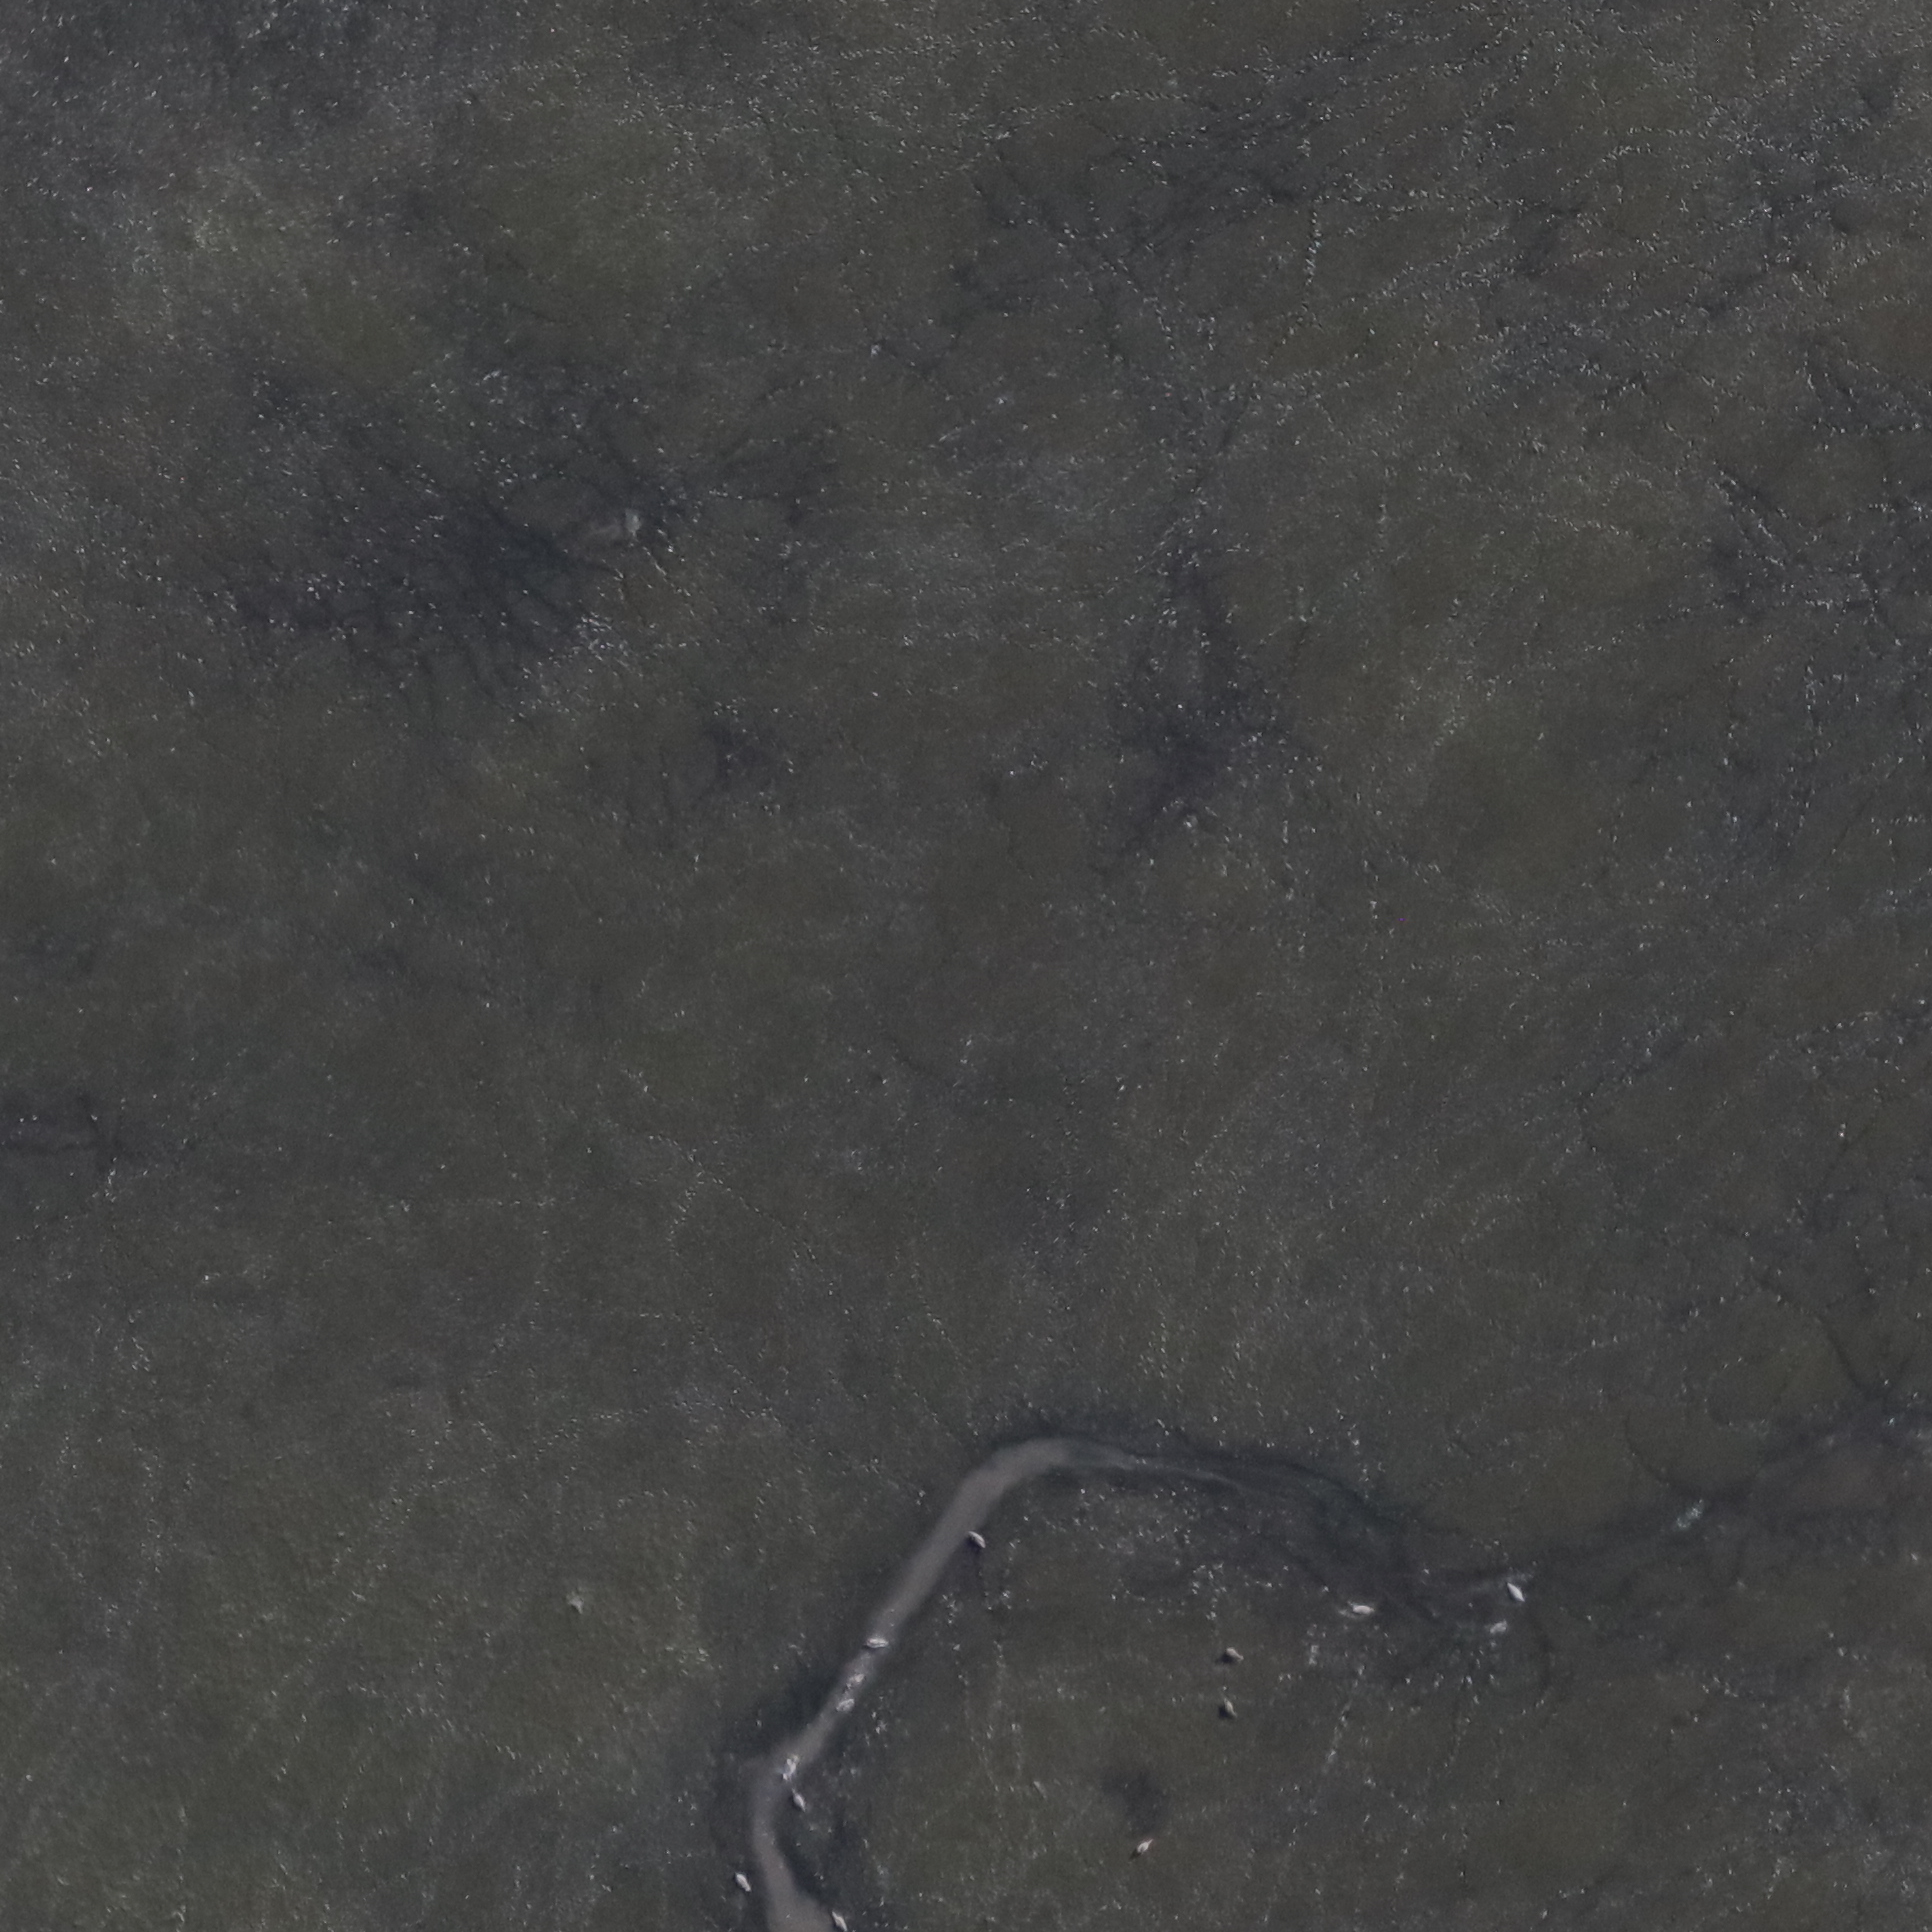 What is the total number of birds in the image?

13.